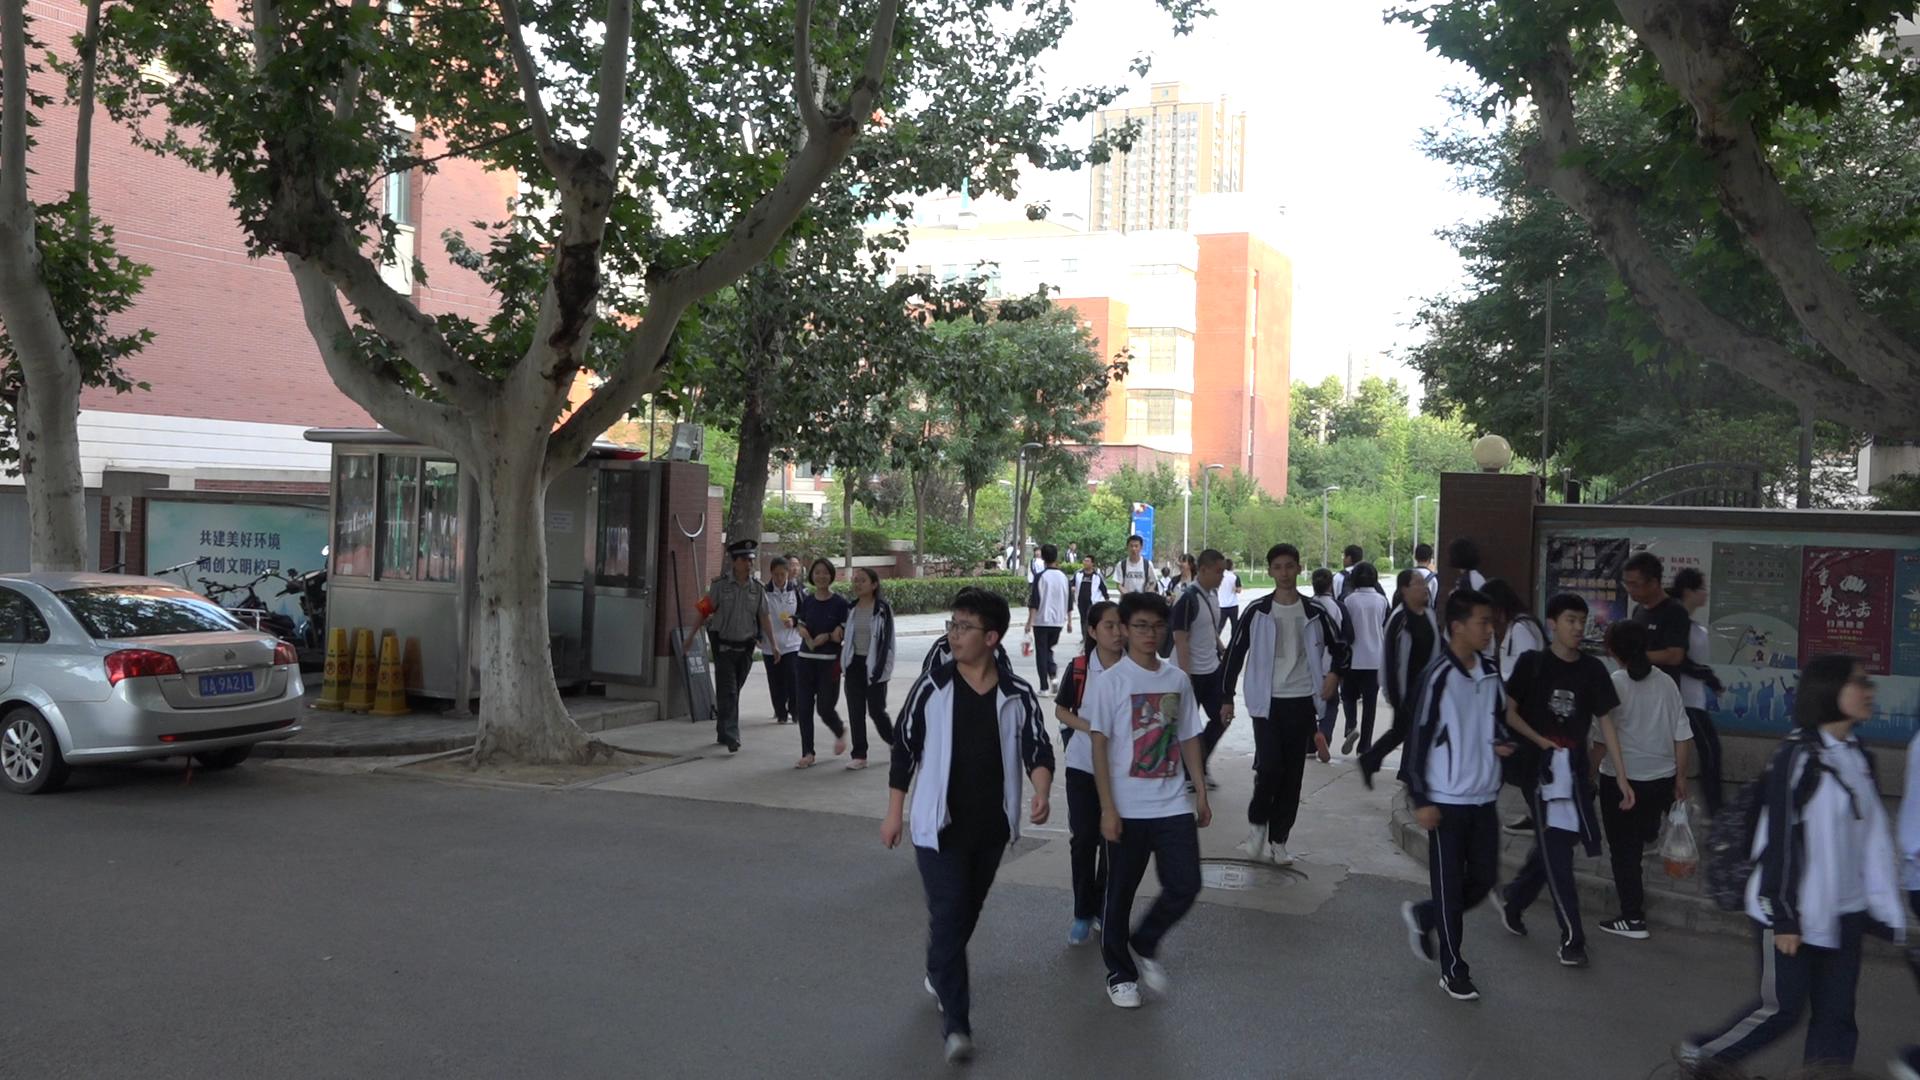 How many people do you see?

36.